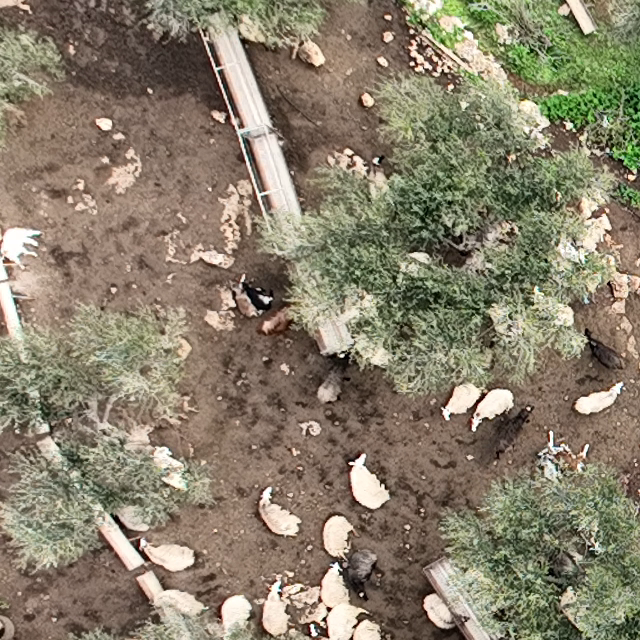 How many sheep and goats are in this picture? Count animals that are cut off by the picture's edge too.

21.